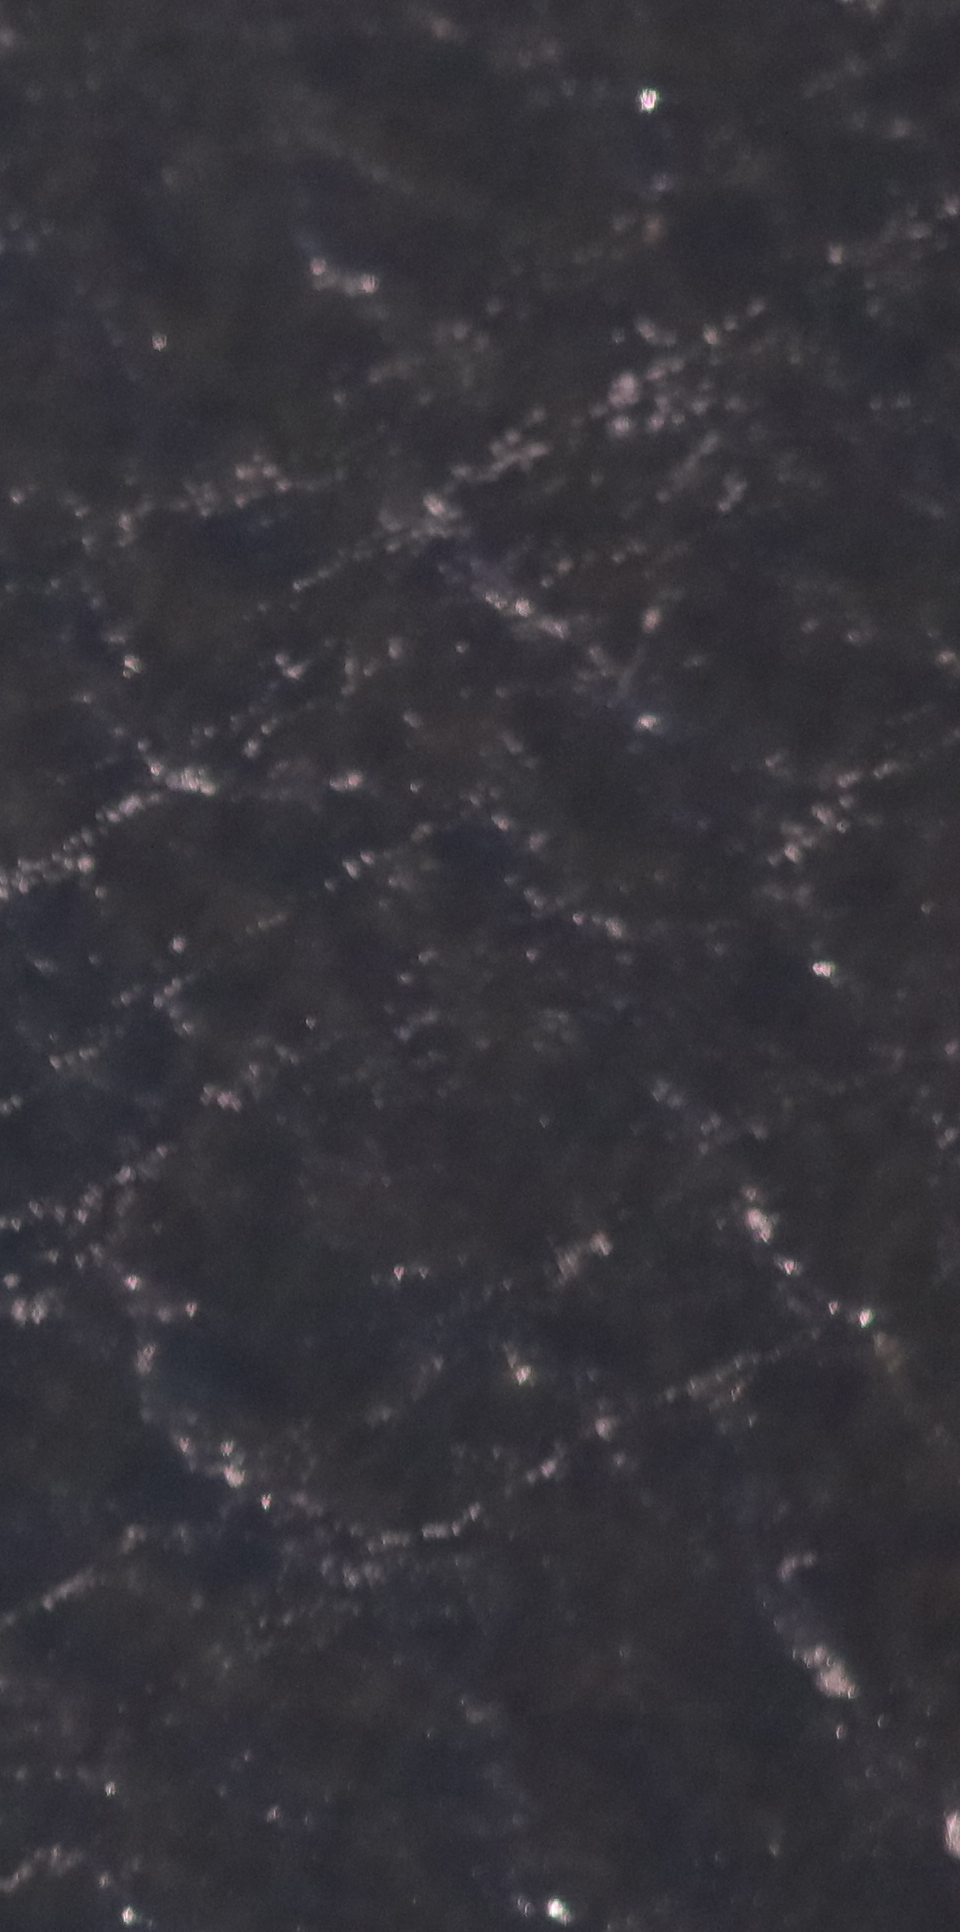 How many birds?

0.